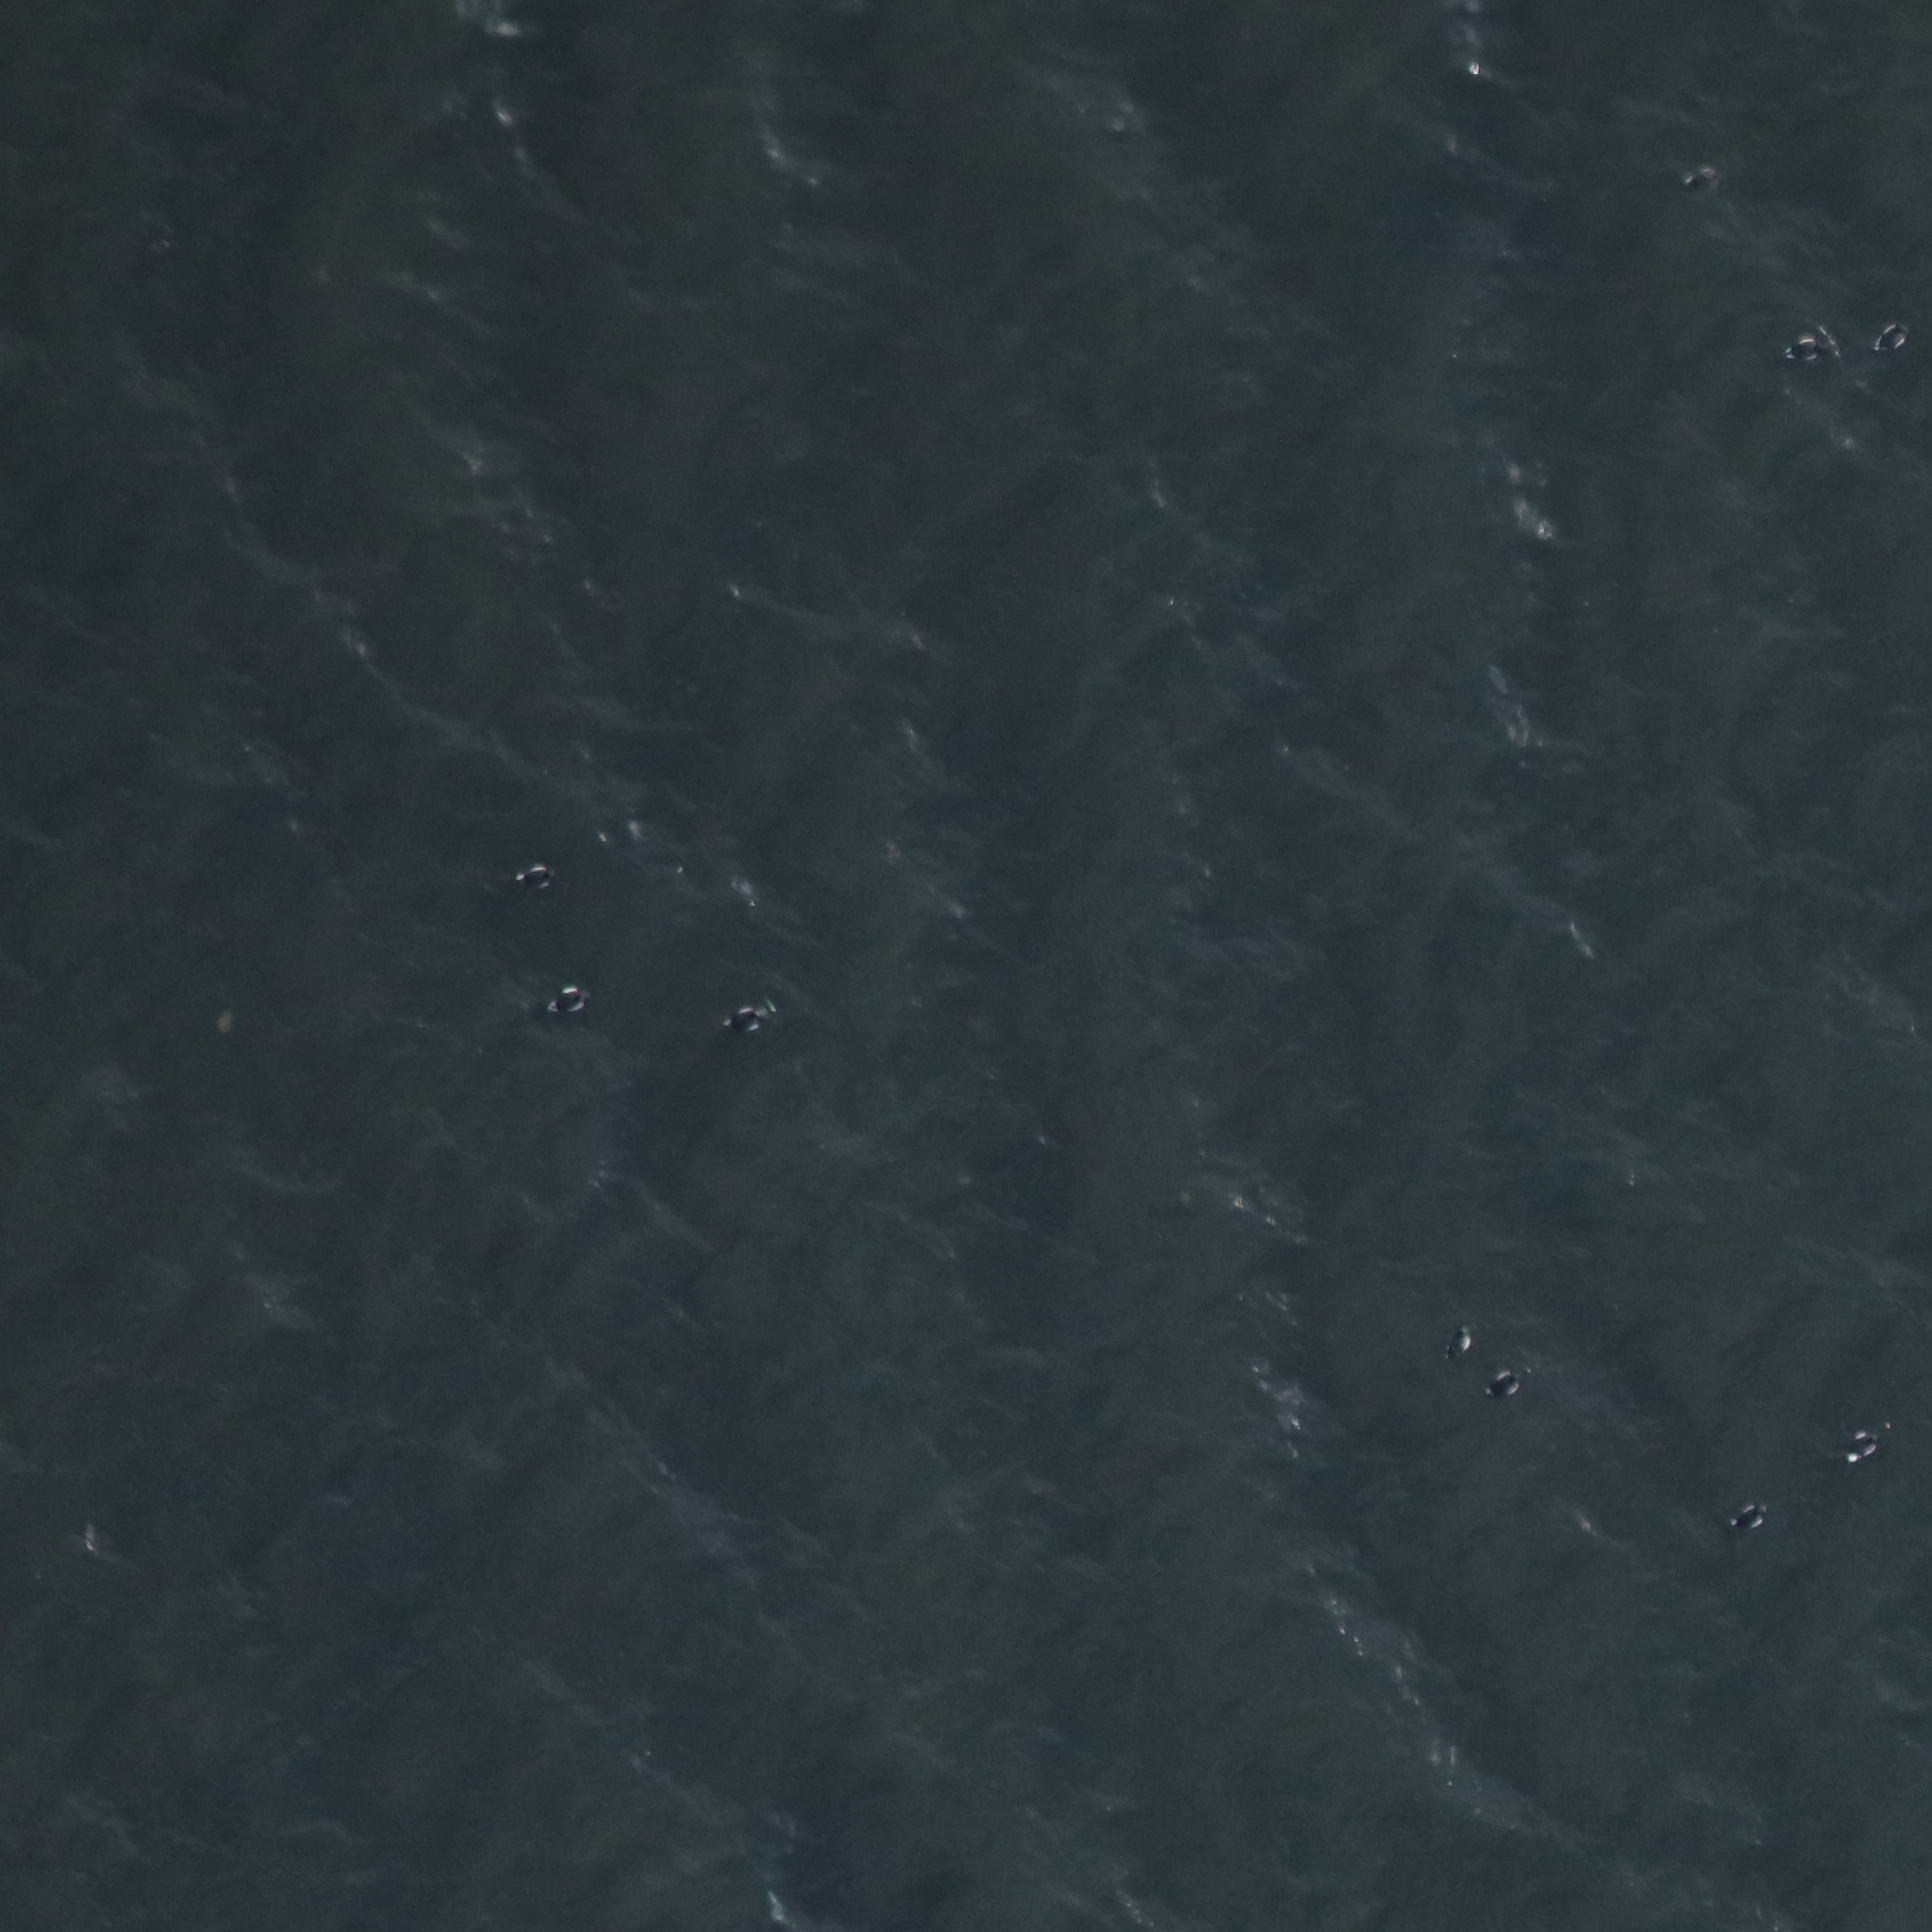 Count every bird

10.